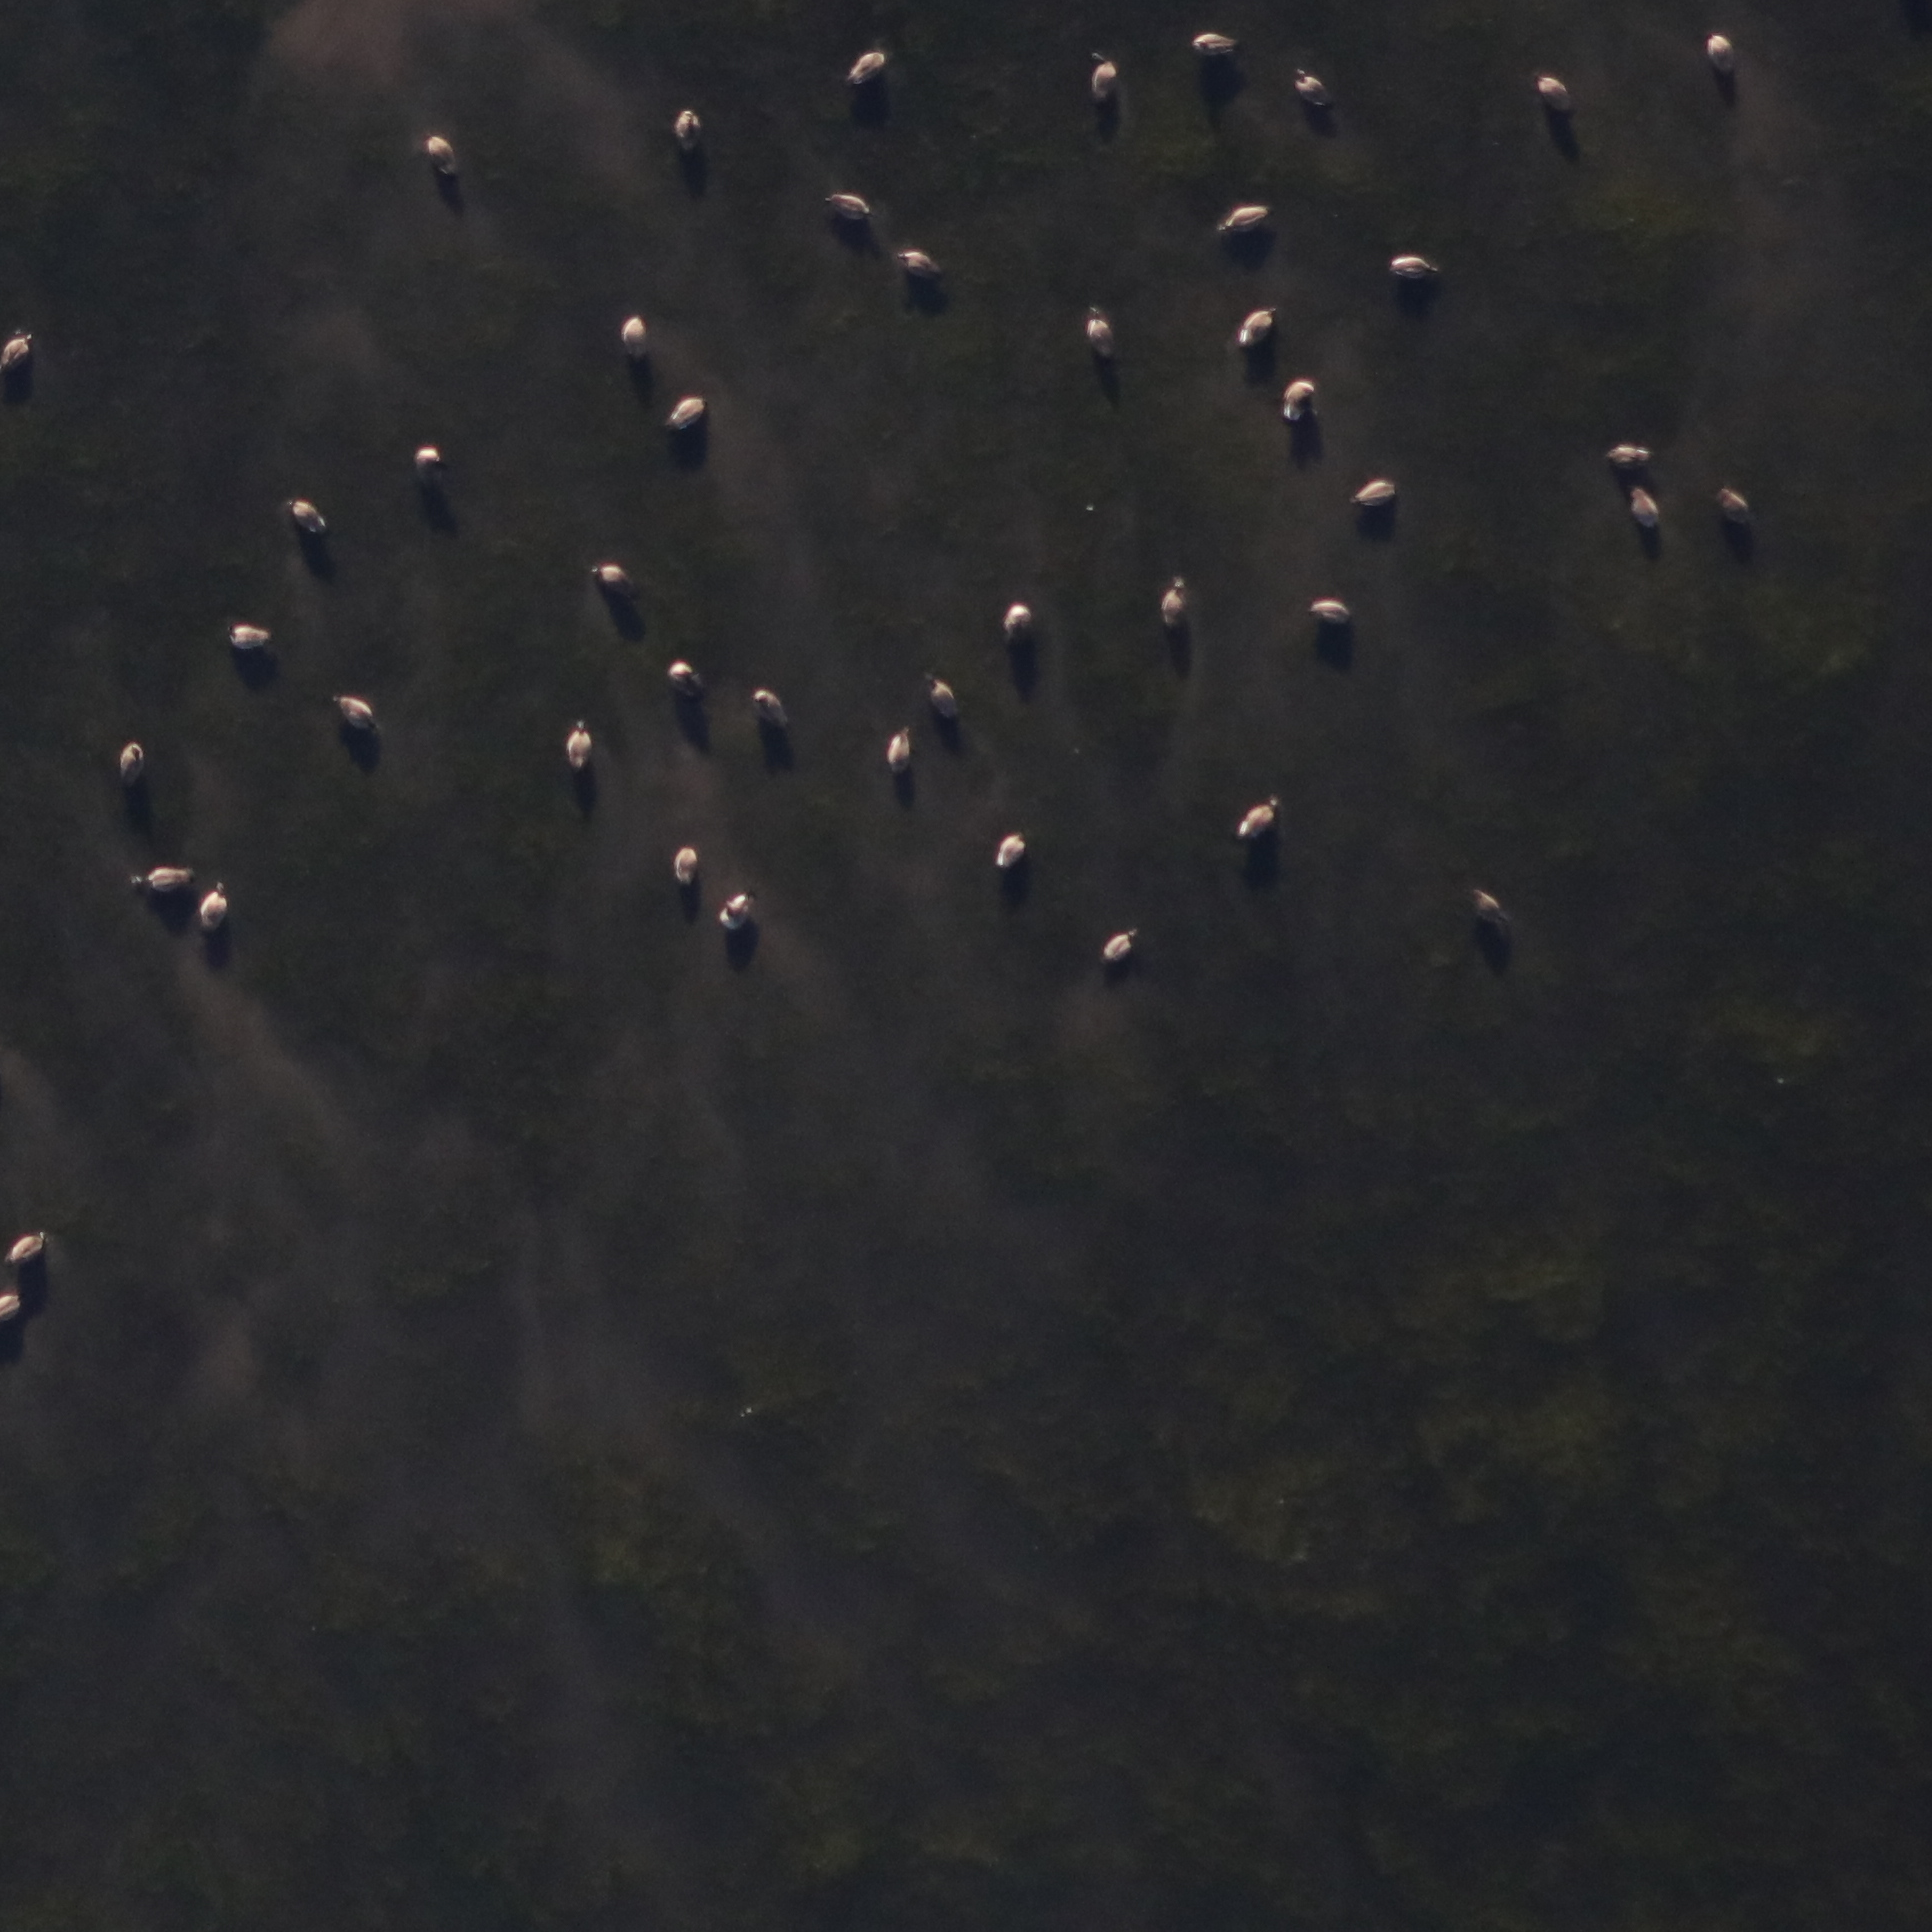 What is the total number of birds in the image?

46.